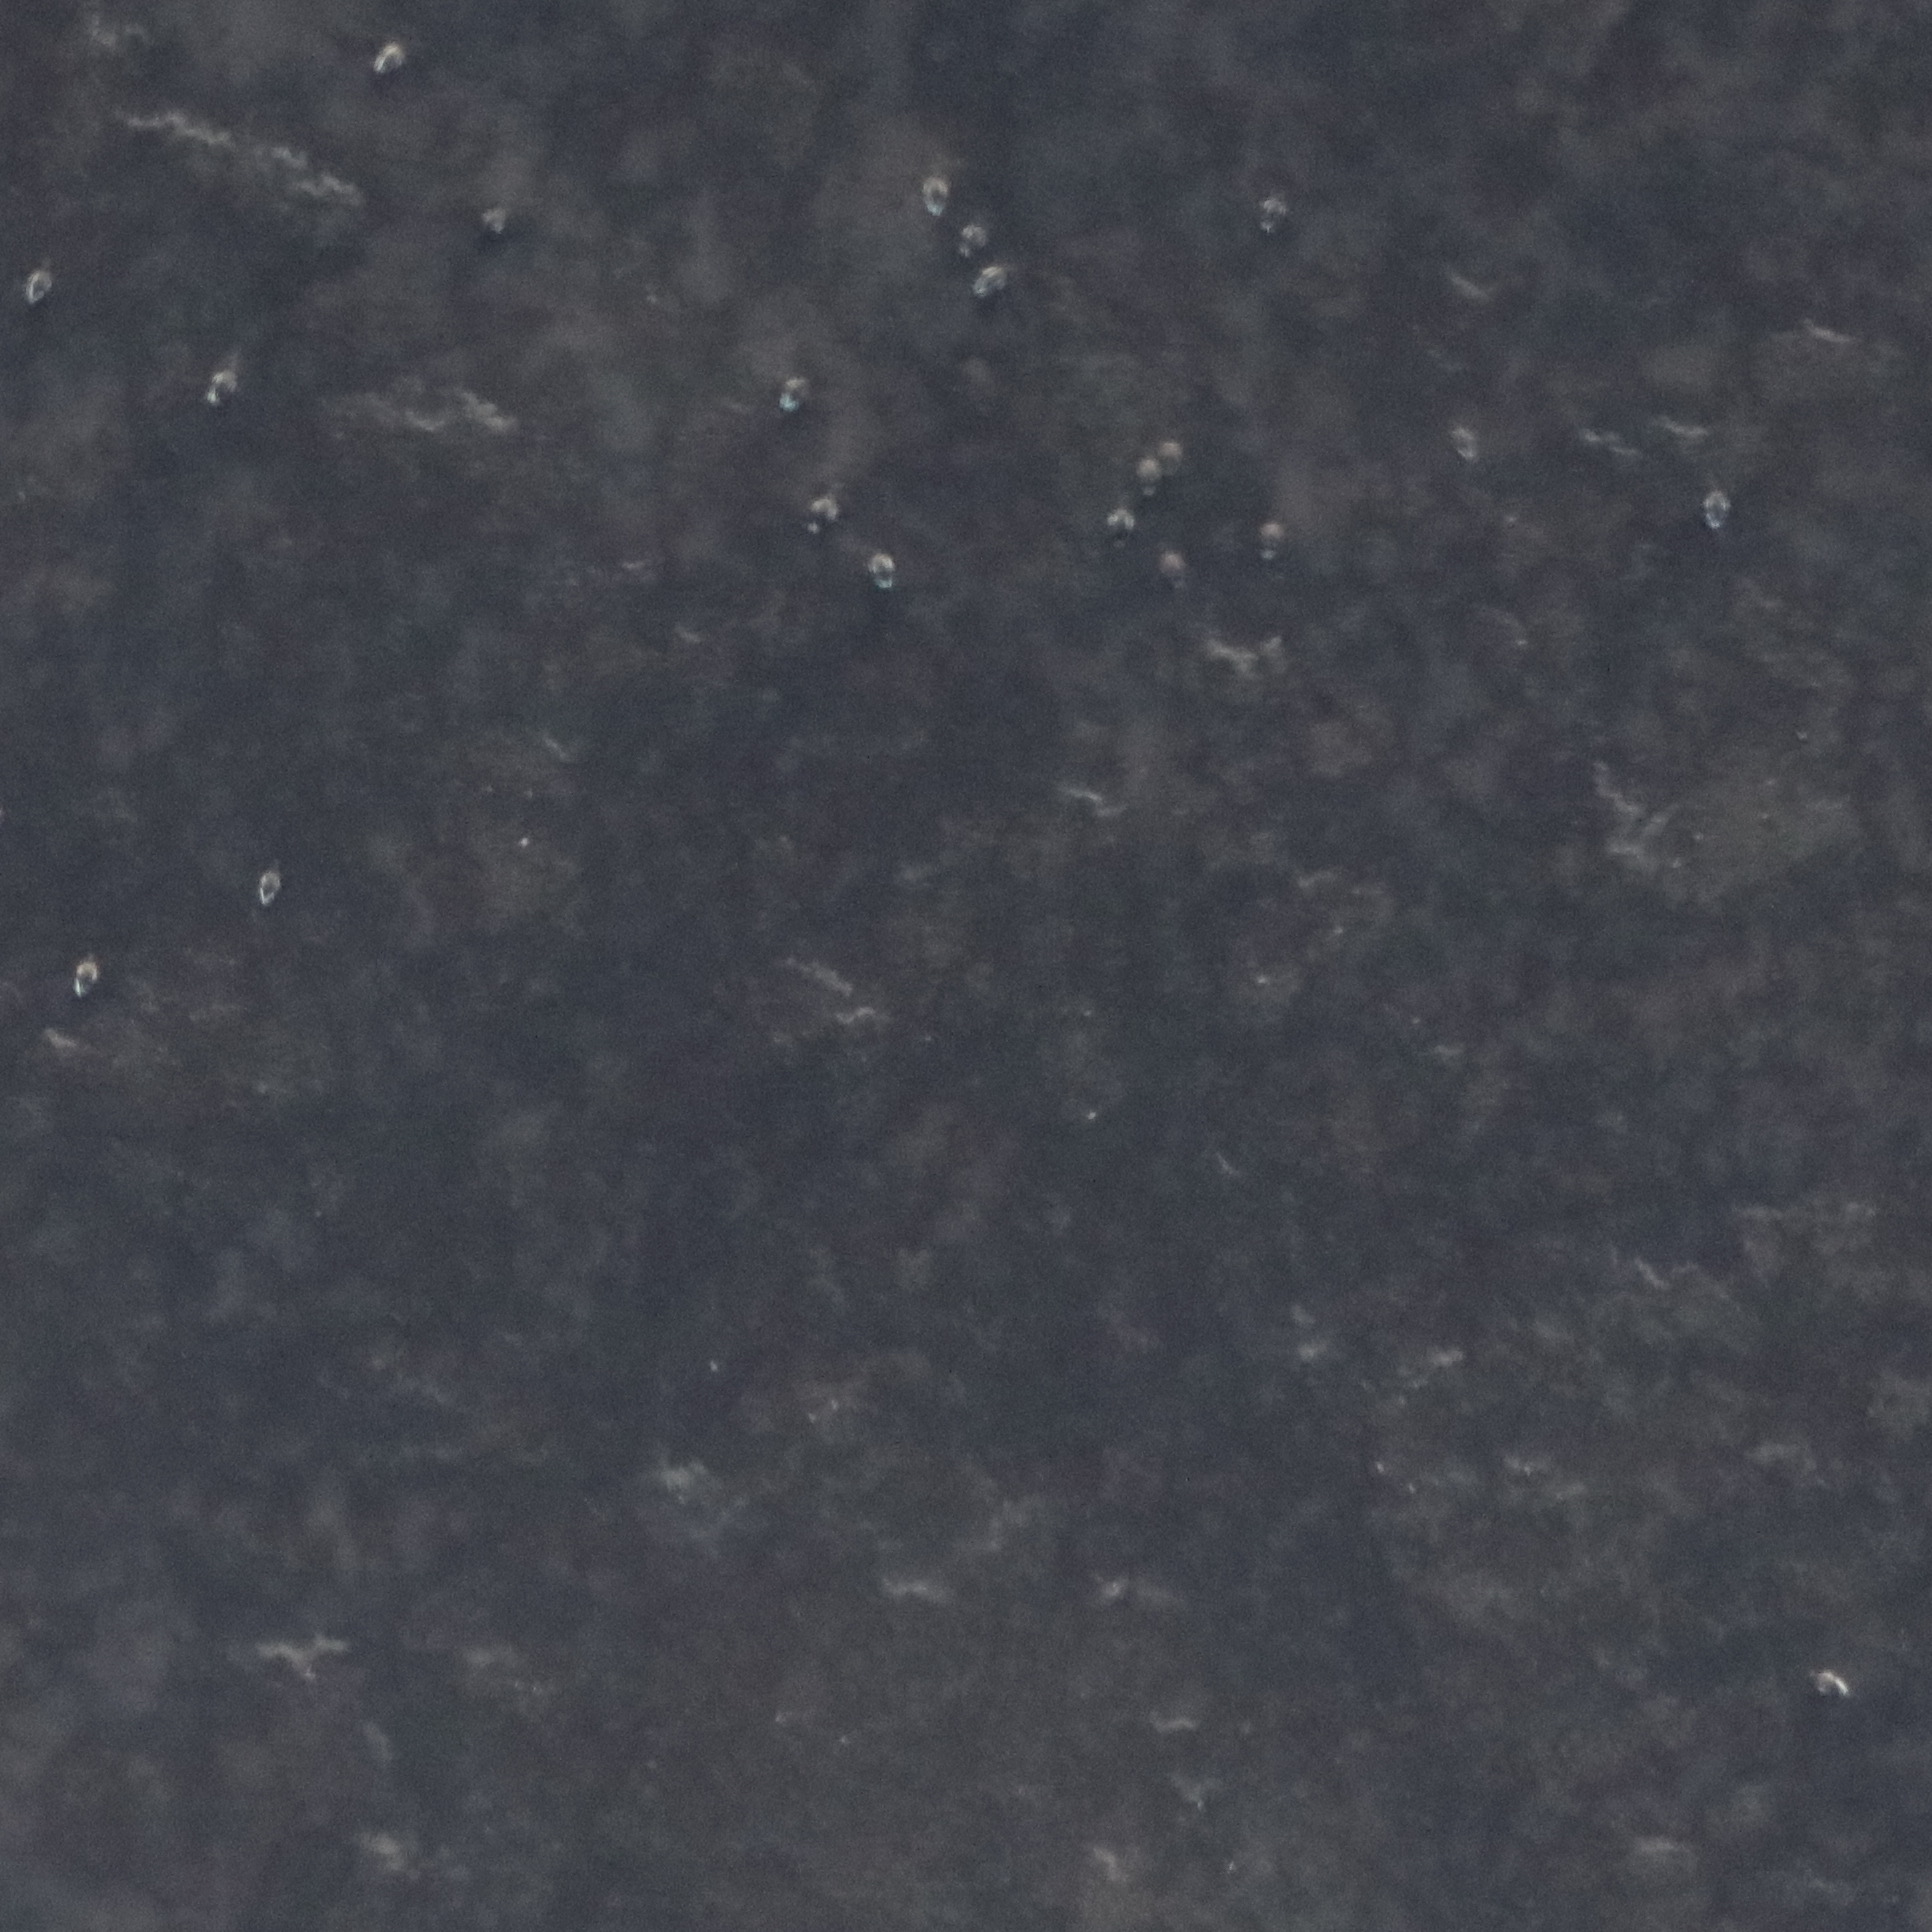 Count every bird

20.